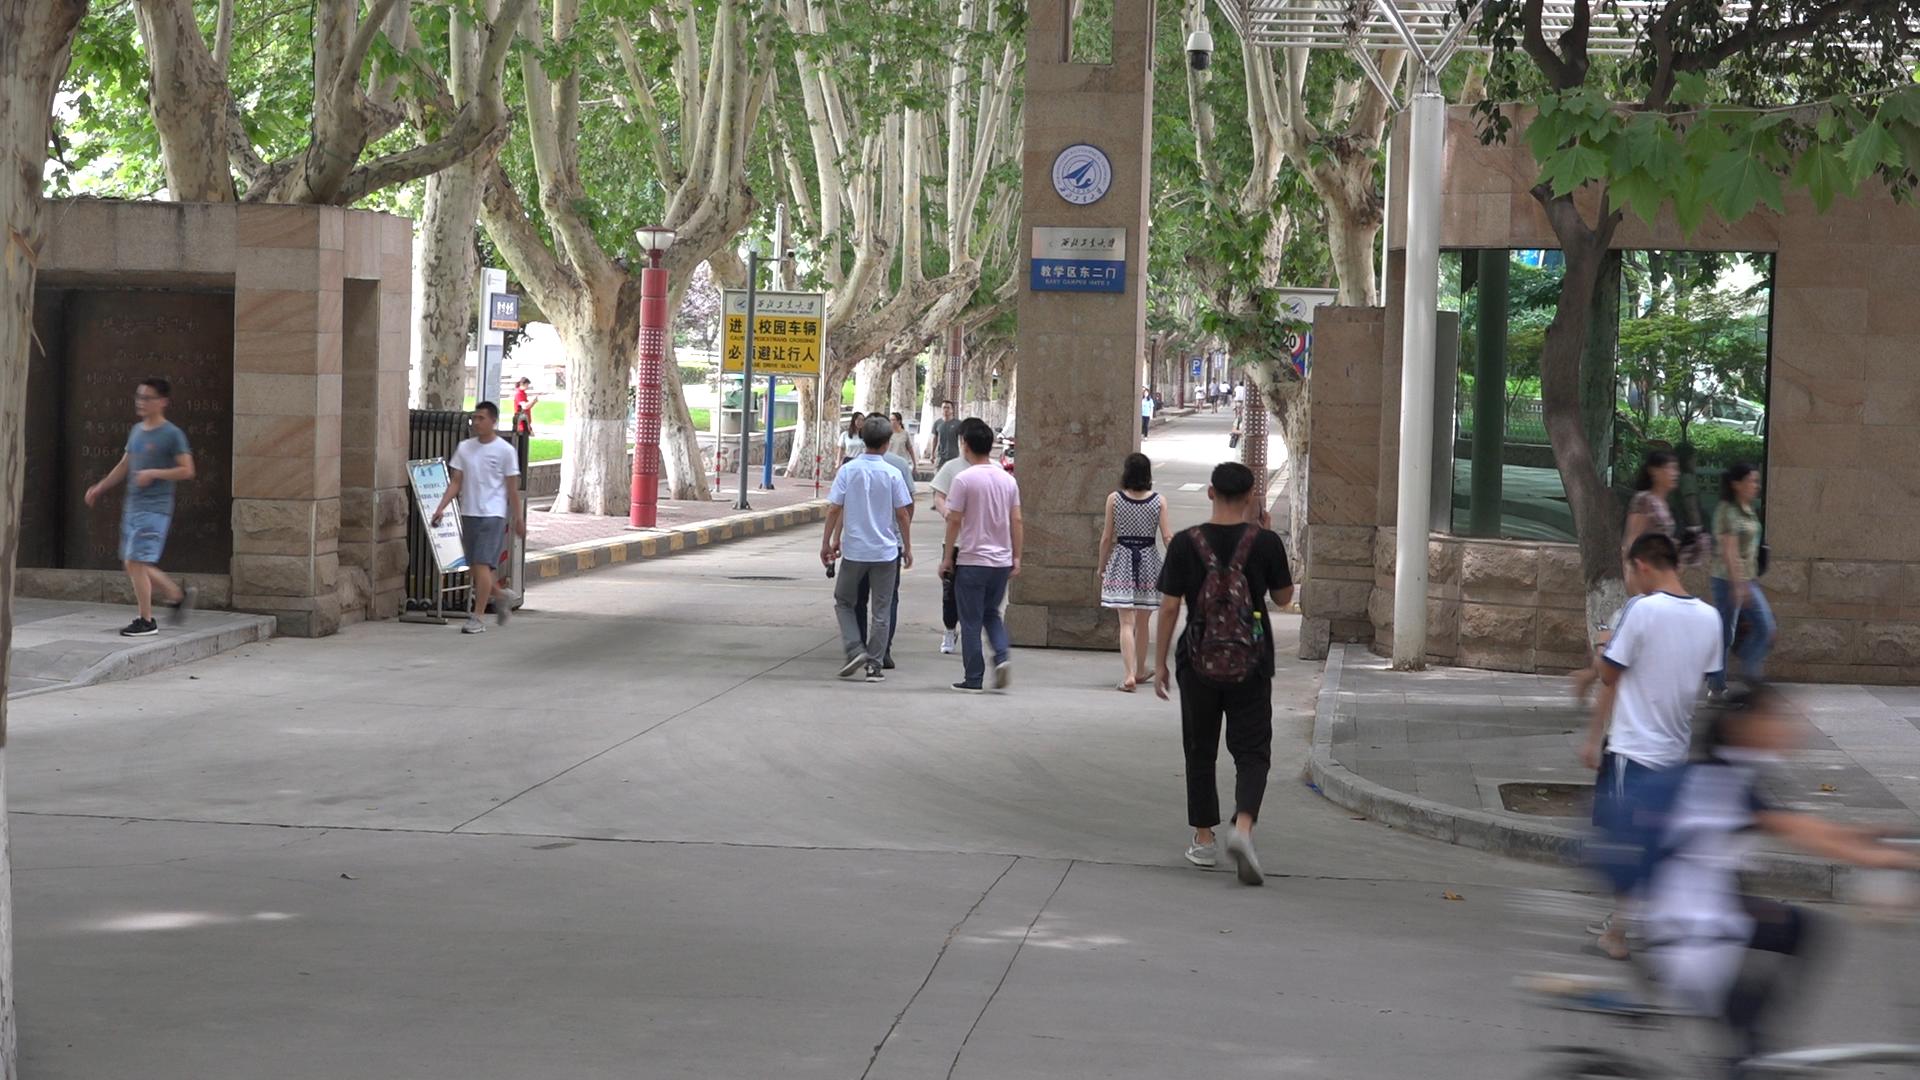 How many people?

19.